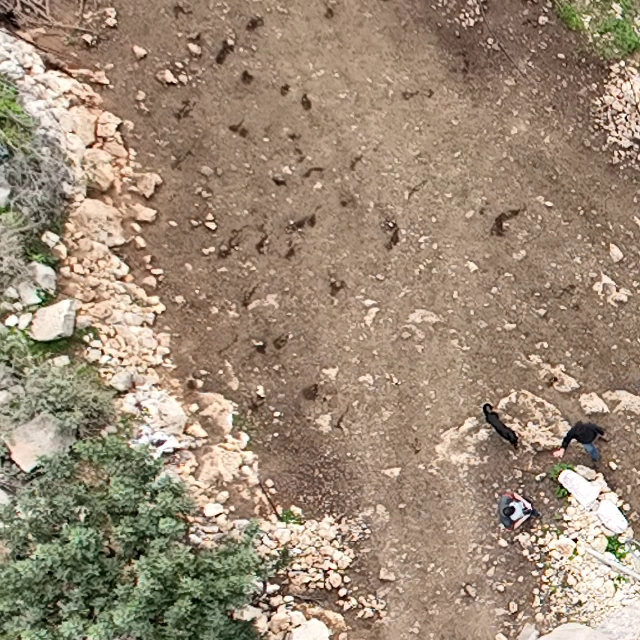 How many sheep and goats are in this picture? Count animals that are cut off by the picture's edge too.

0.